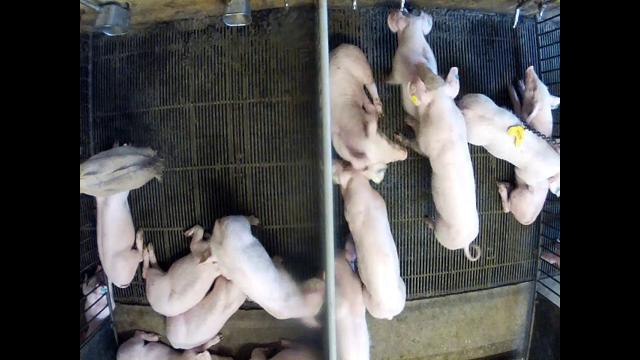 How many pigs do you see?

13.